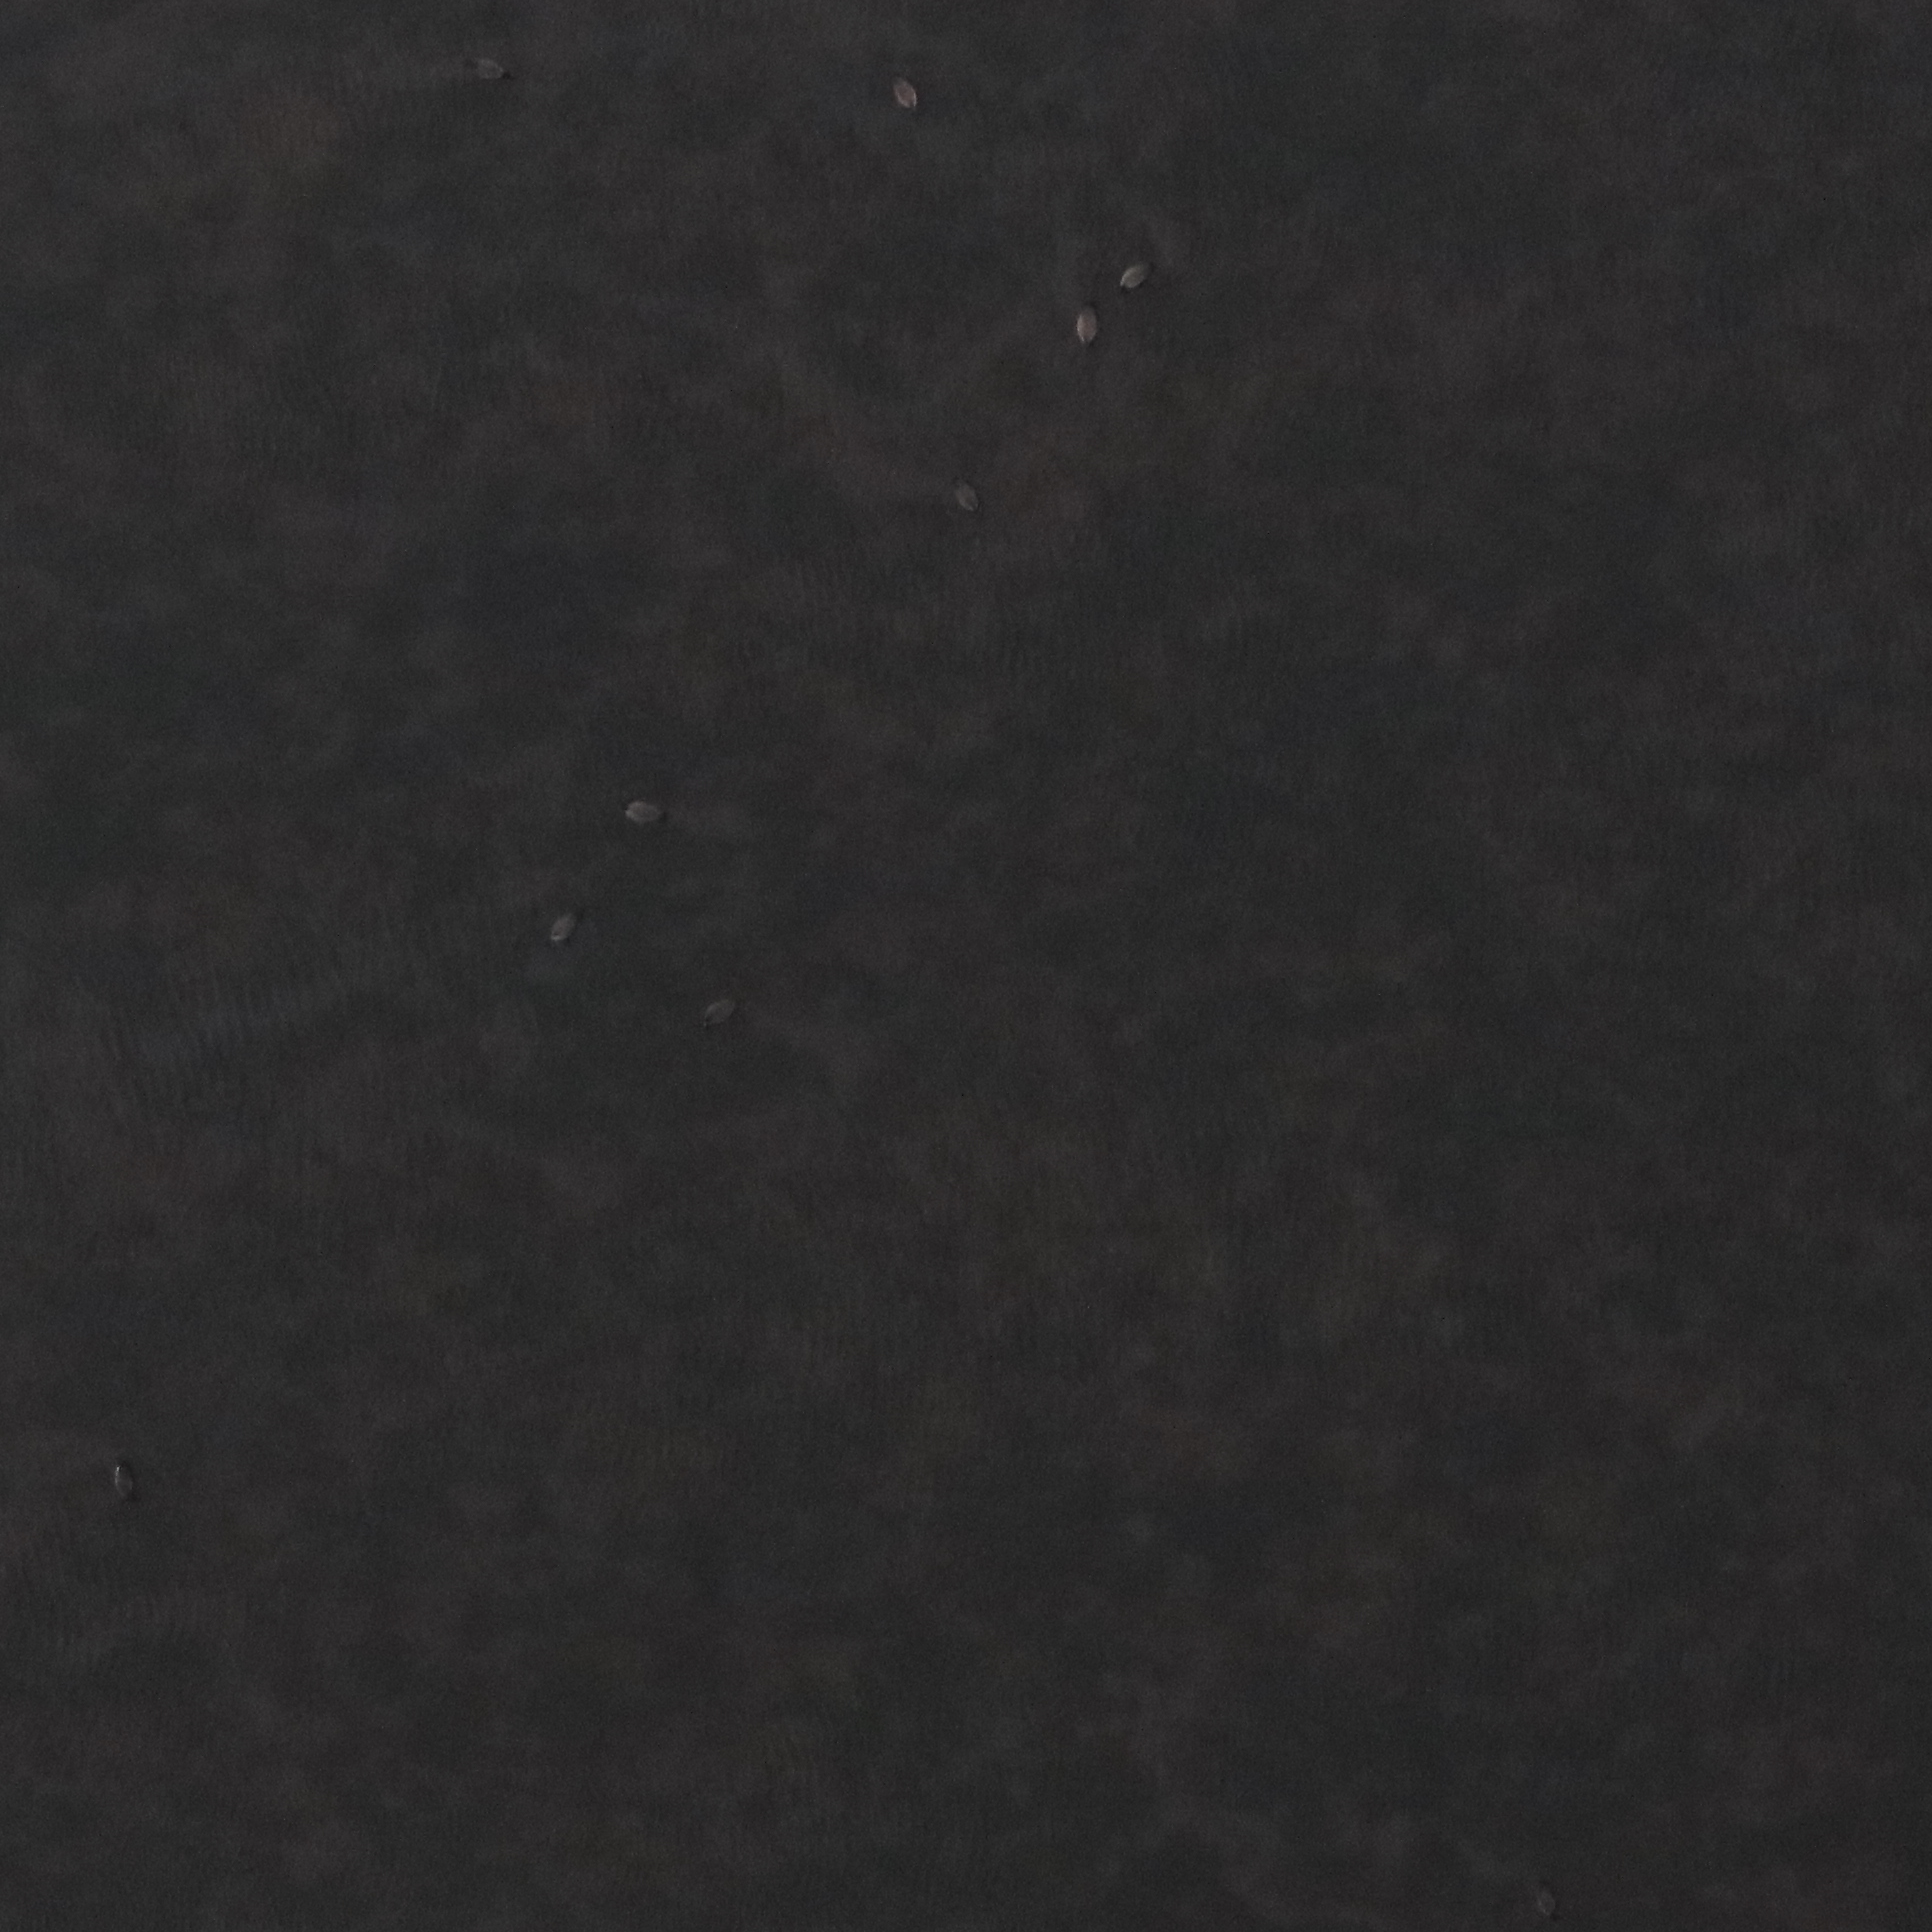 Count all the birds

10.